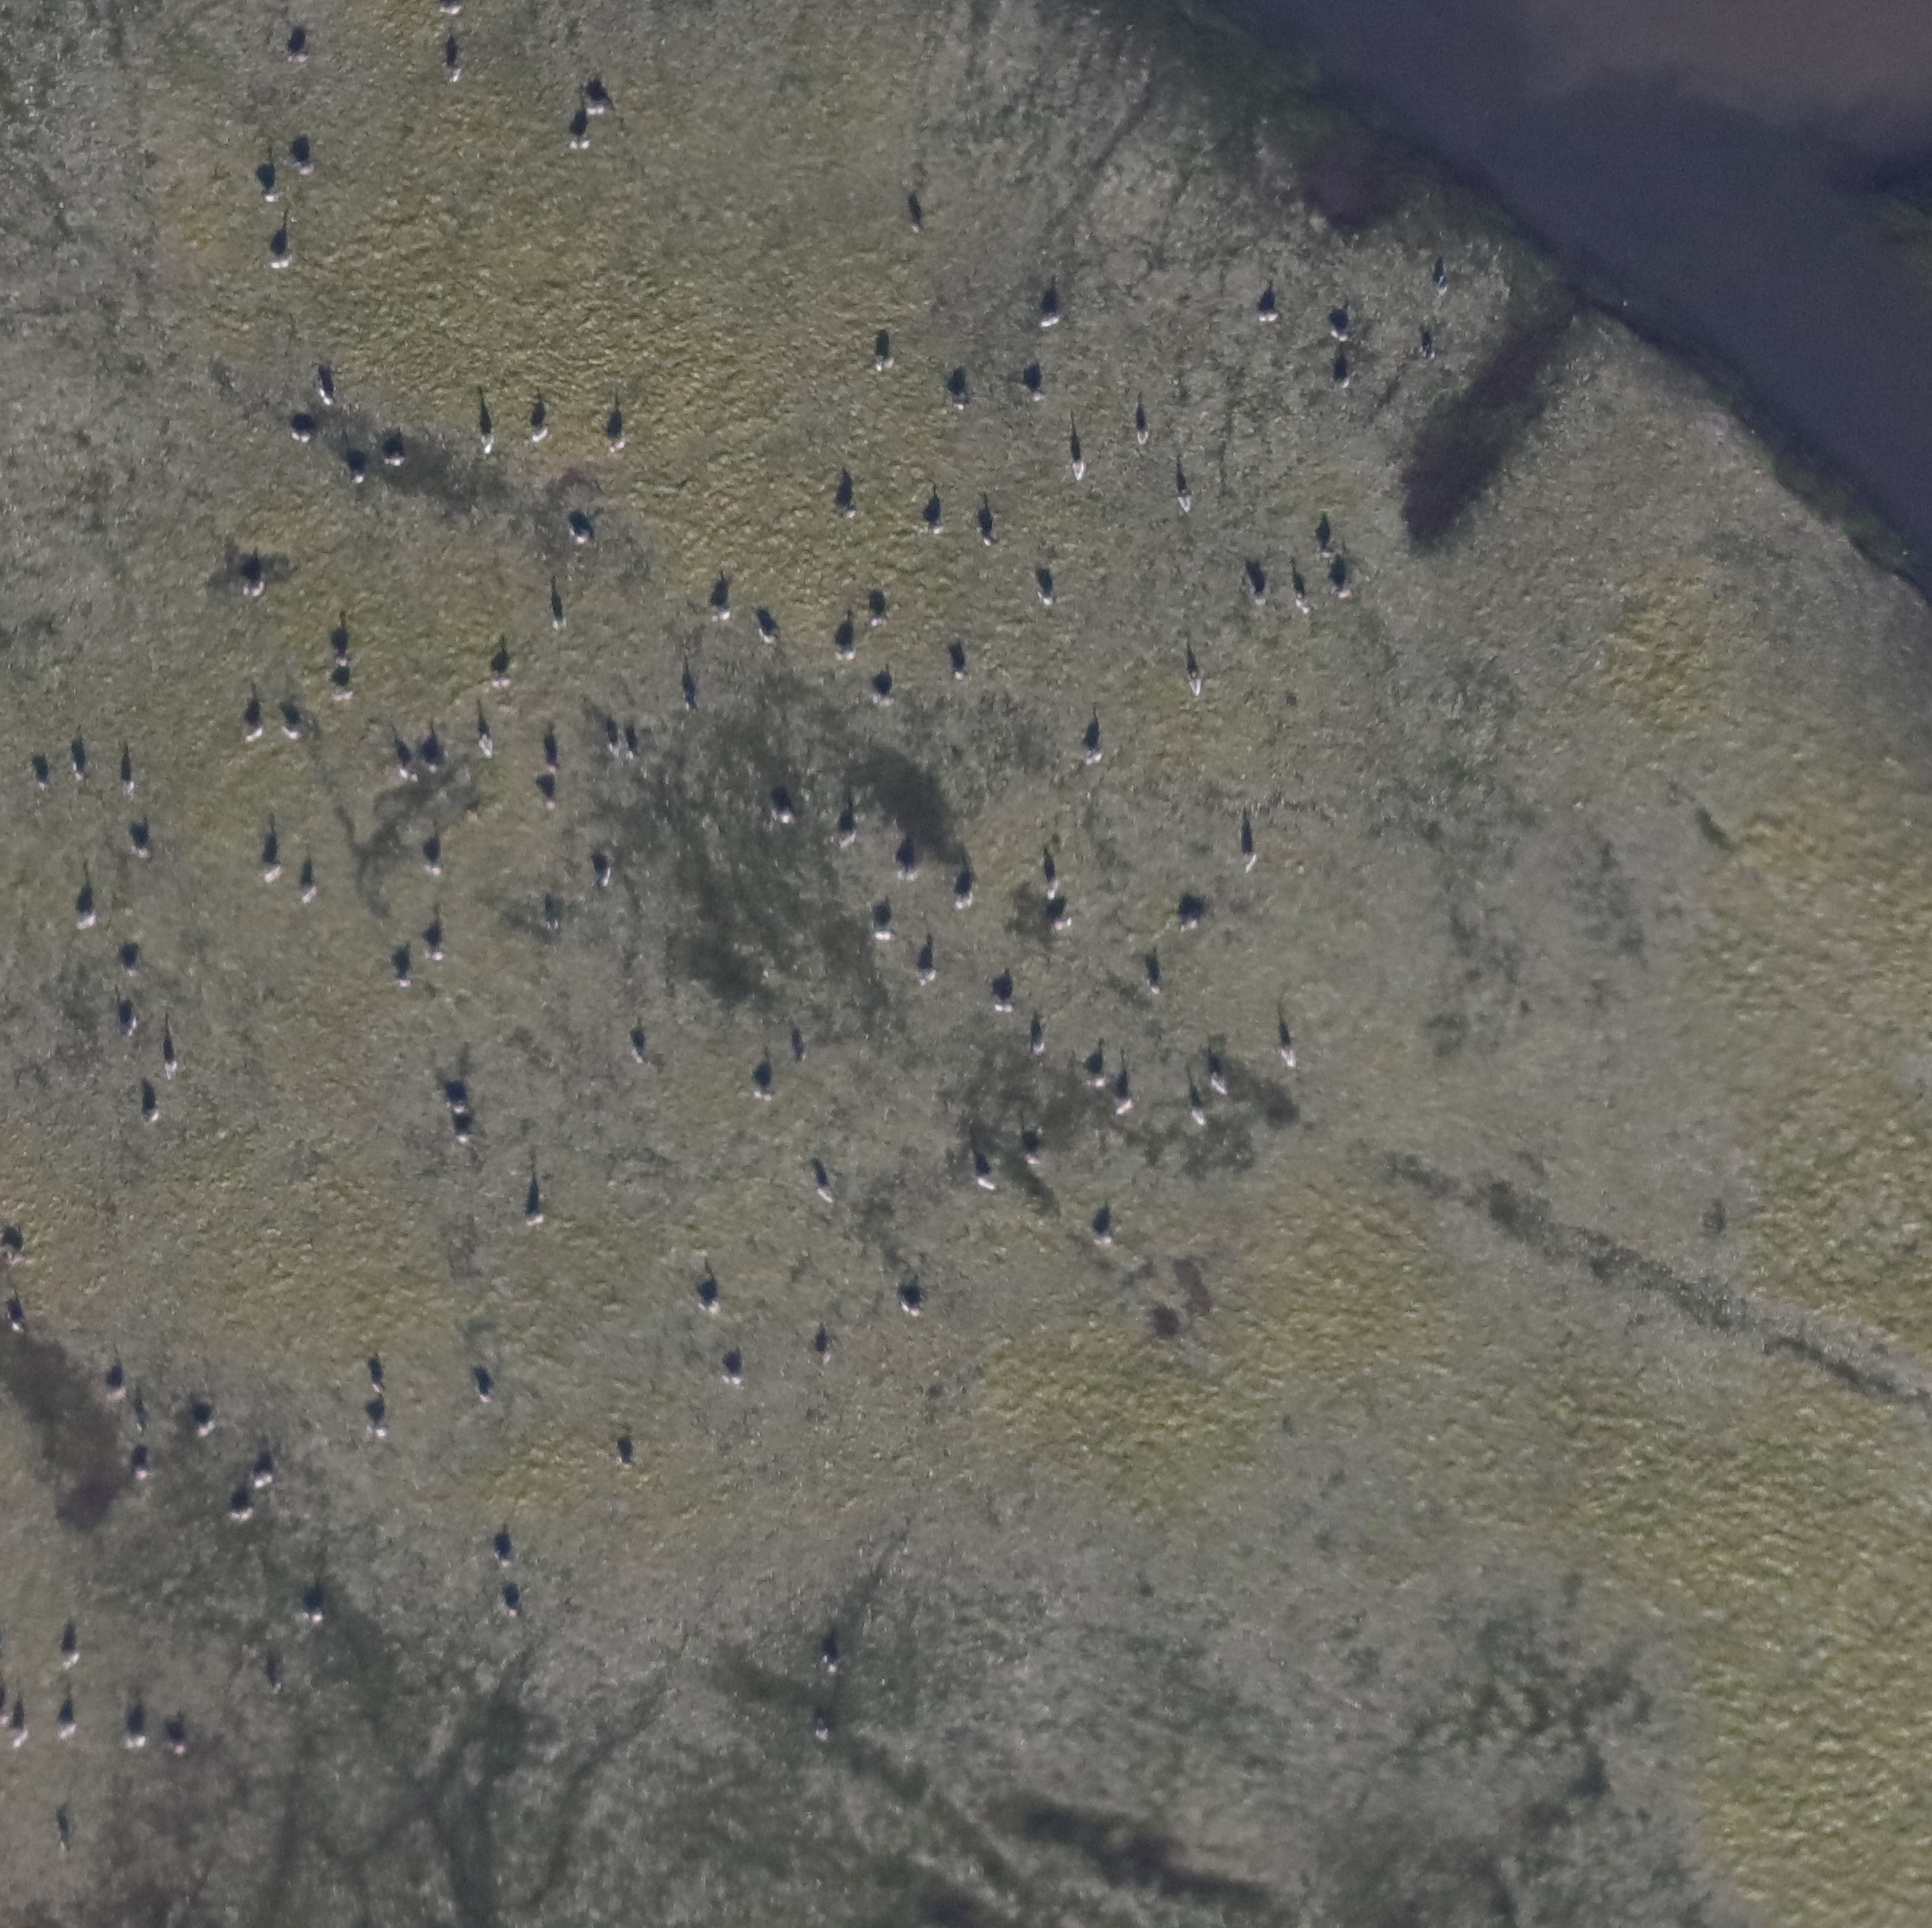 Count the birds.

132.